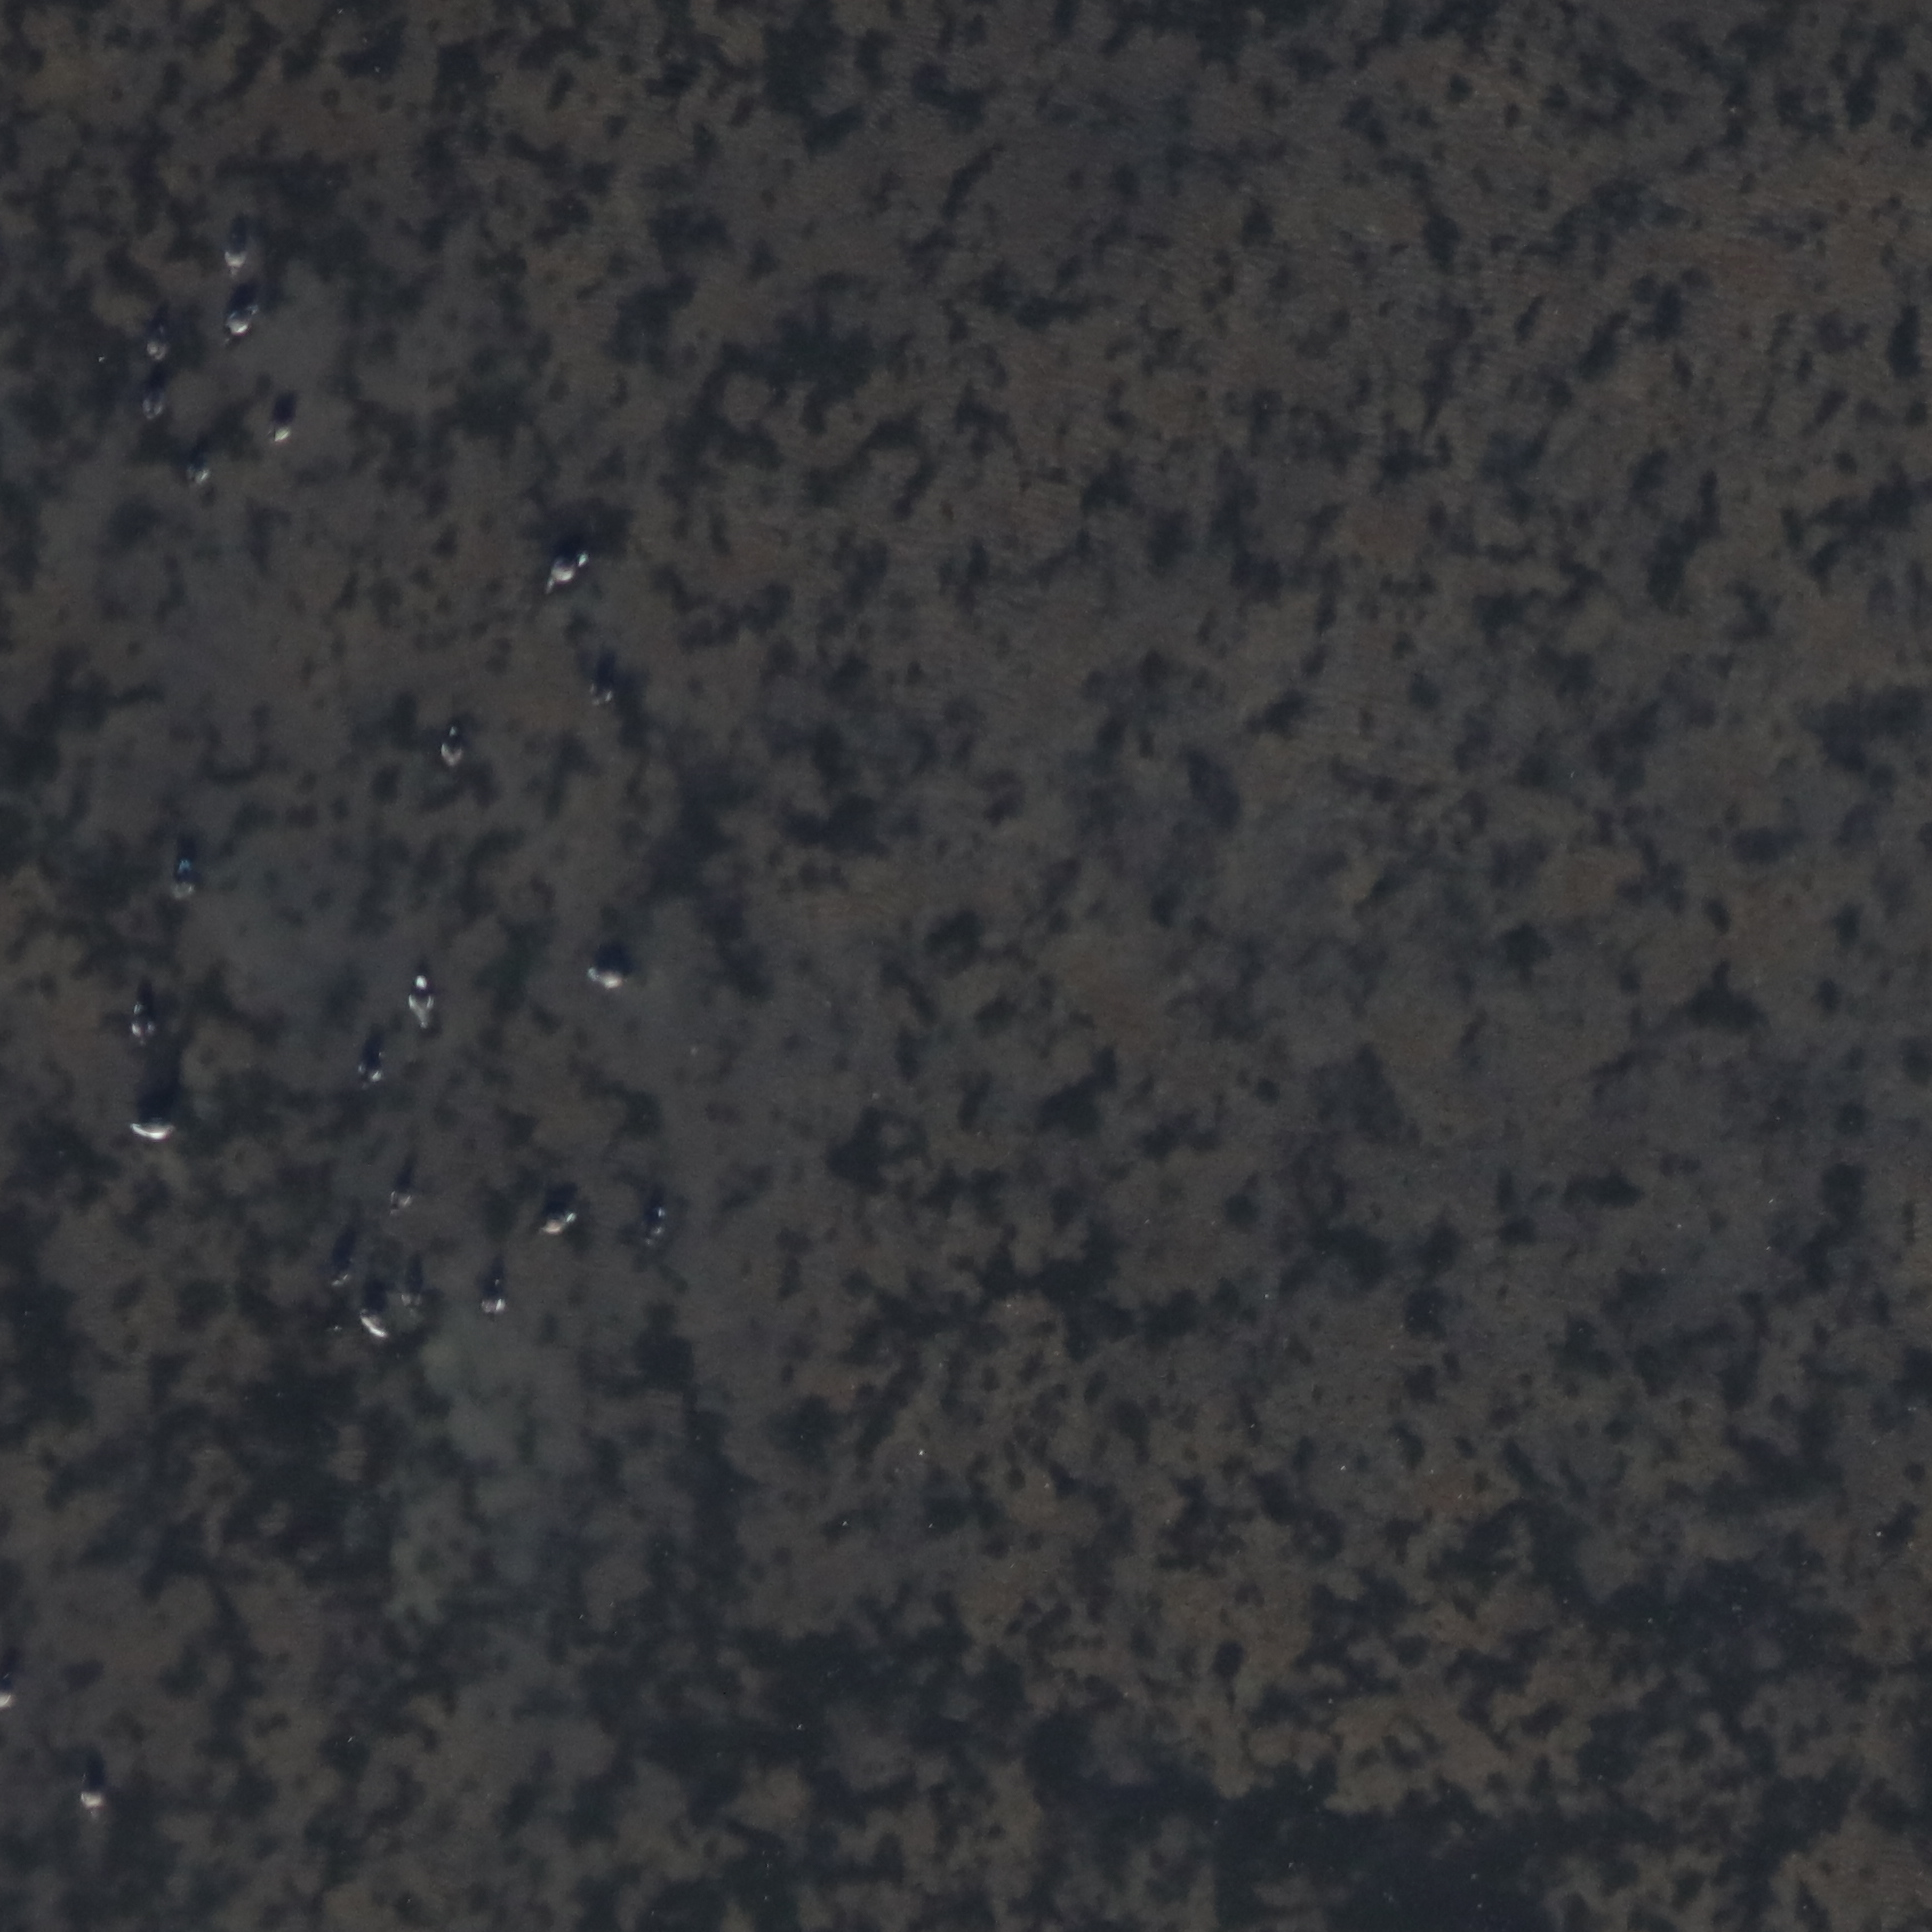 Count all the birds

23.